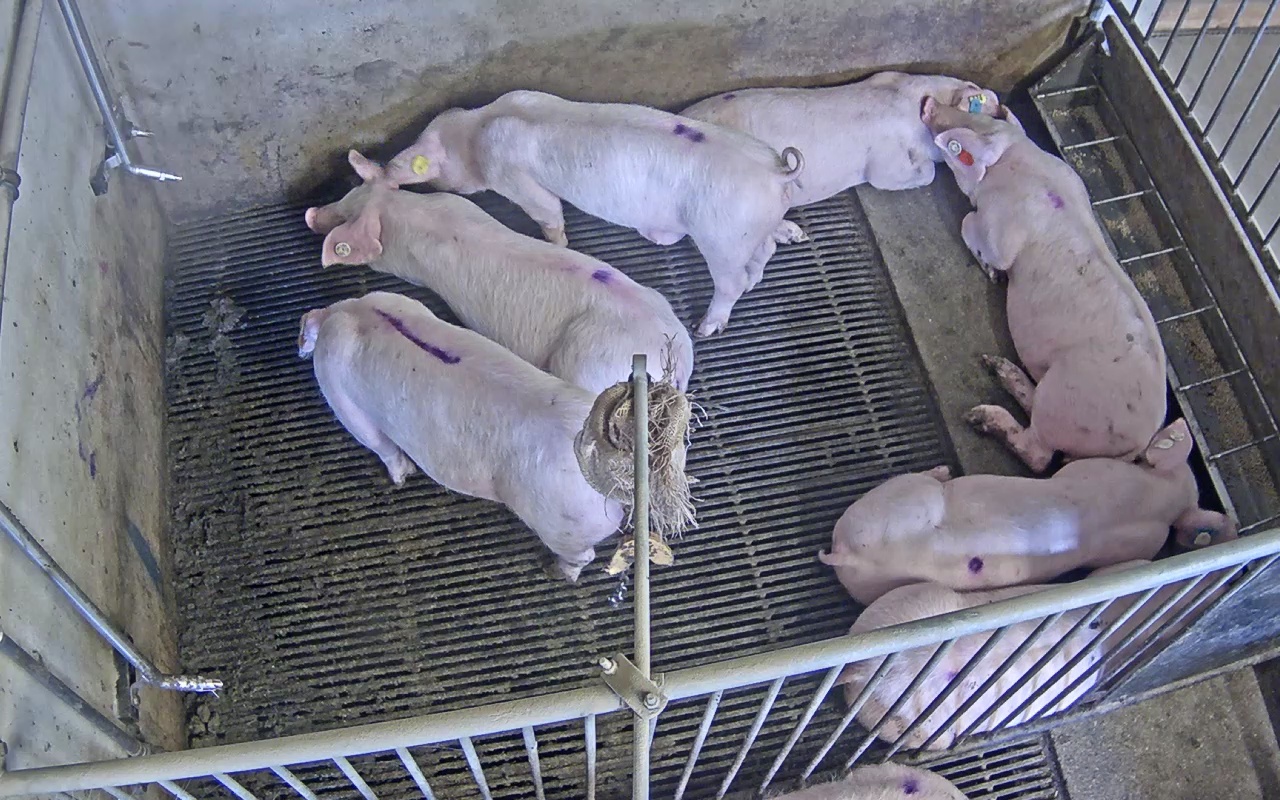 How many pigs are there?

8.